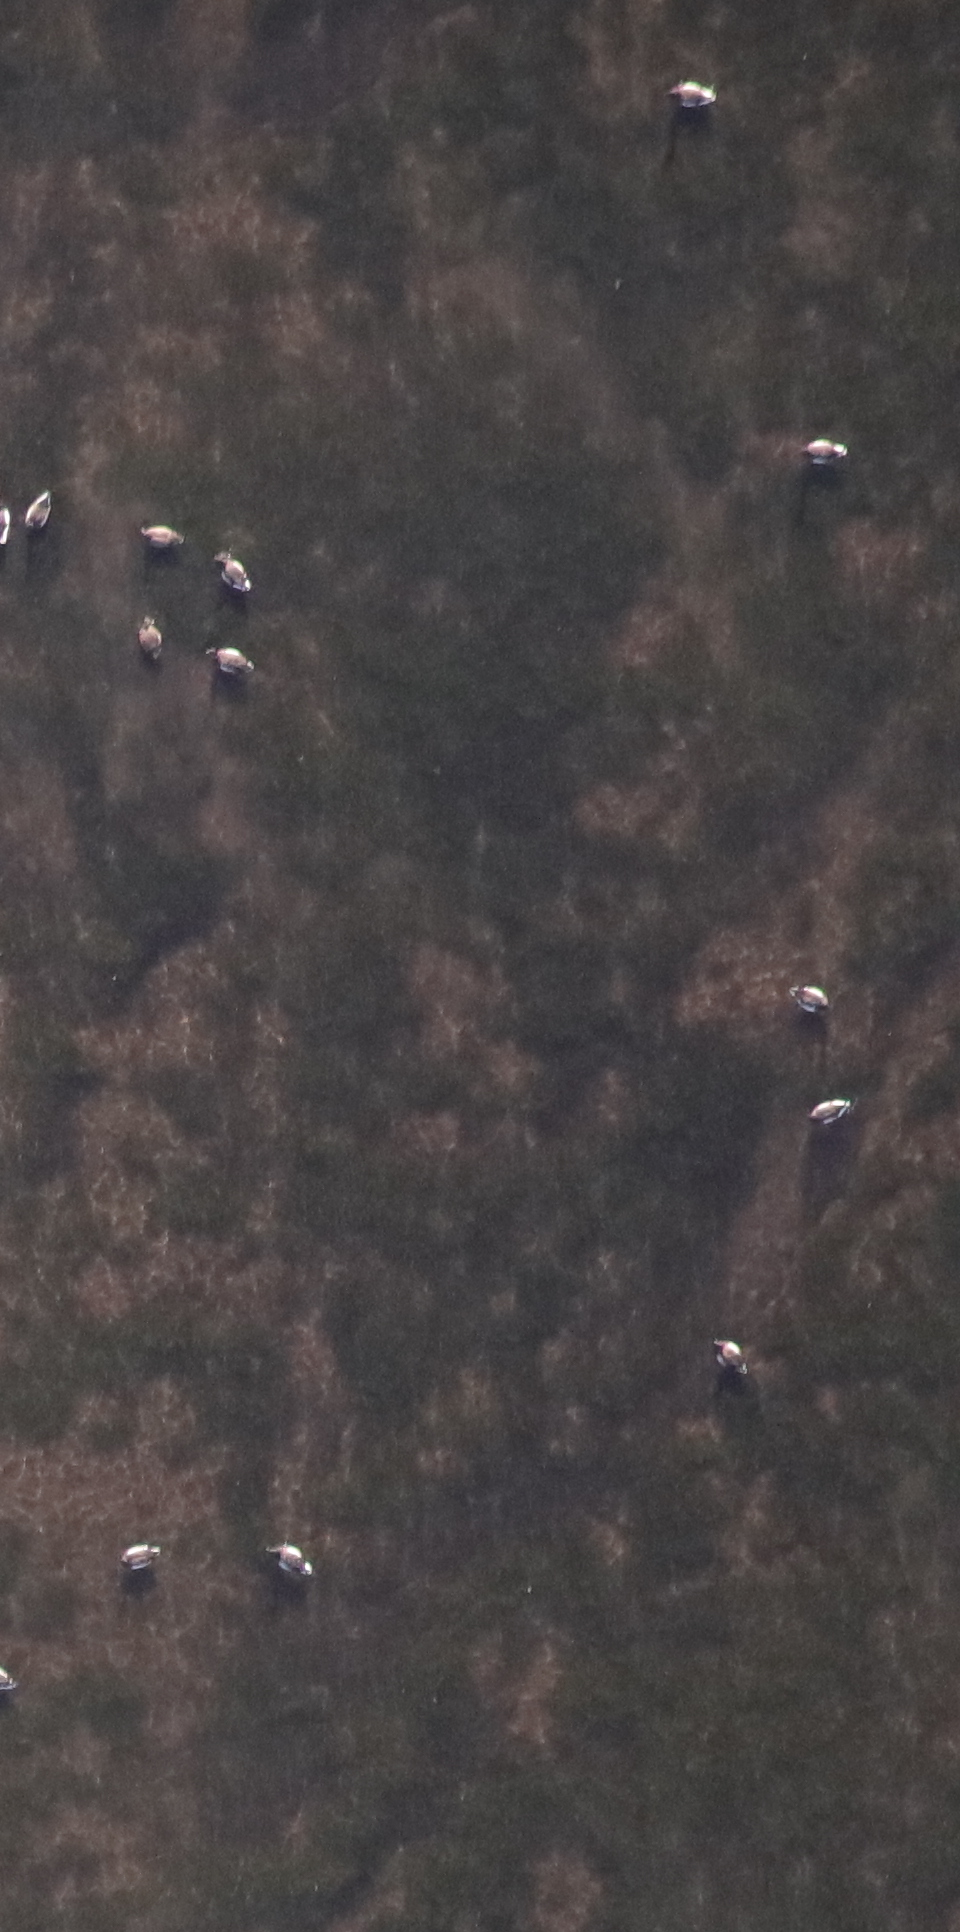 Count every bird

12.